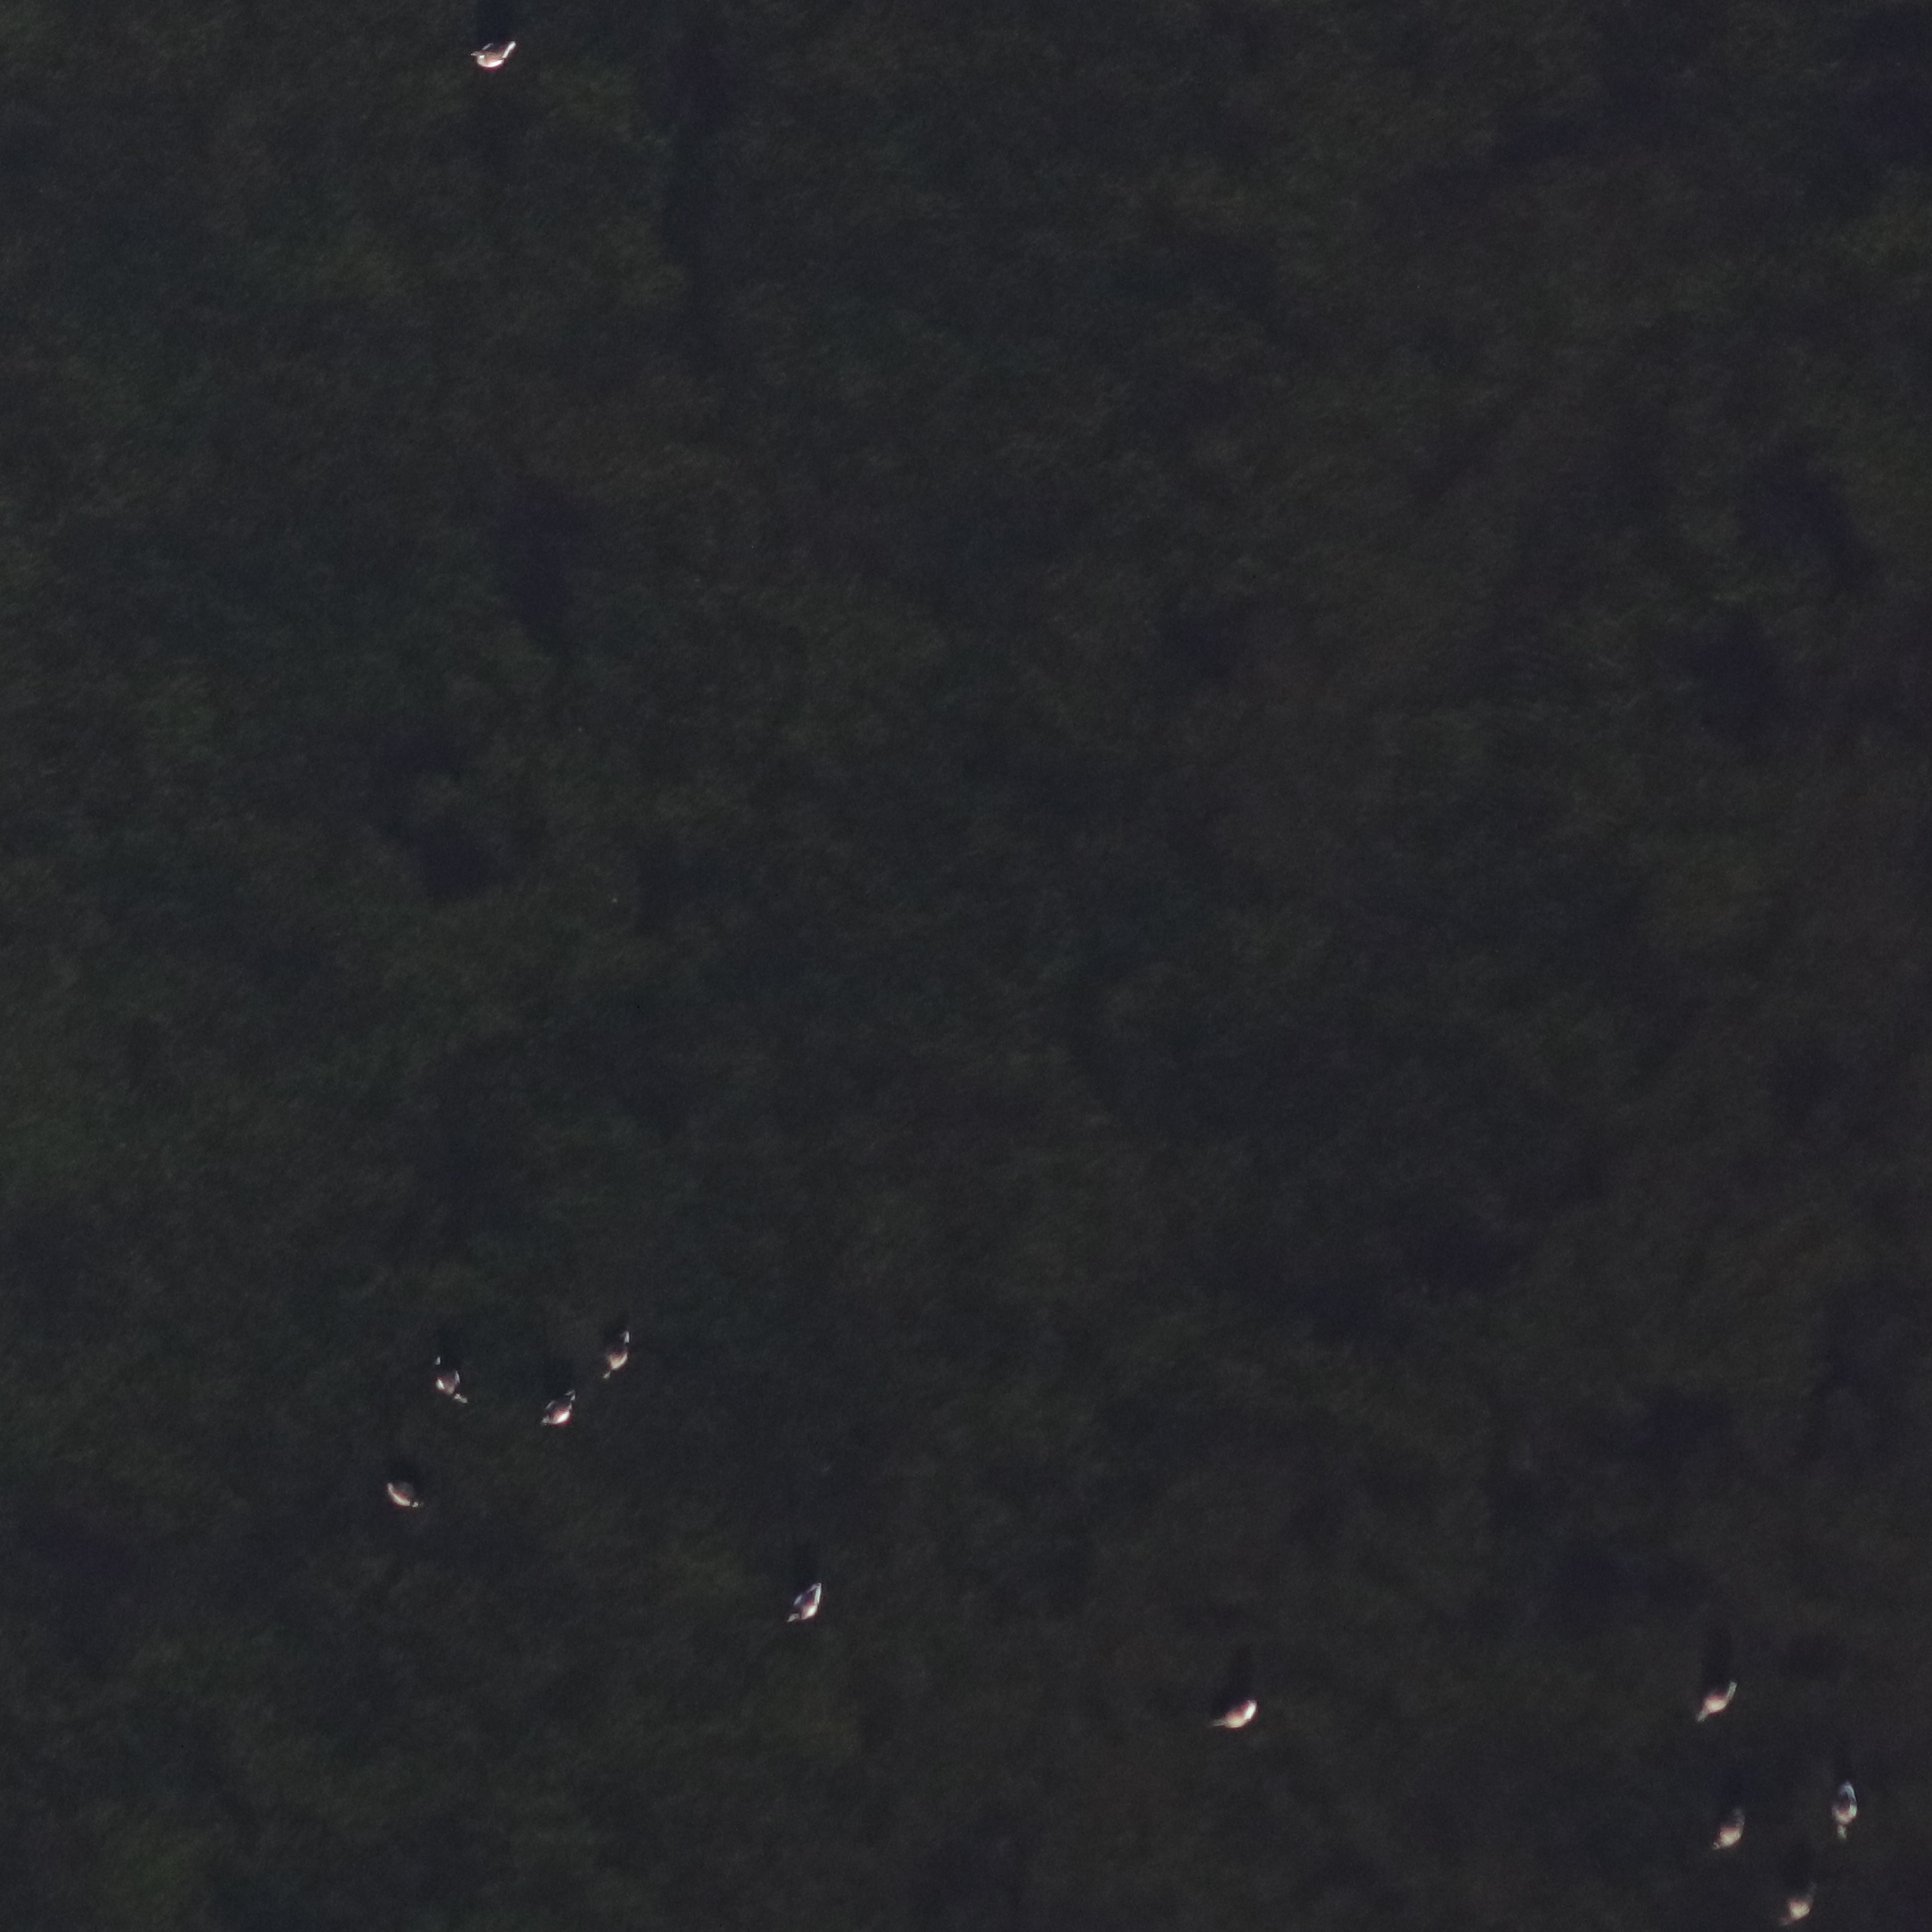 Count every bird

11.